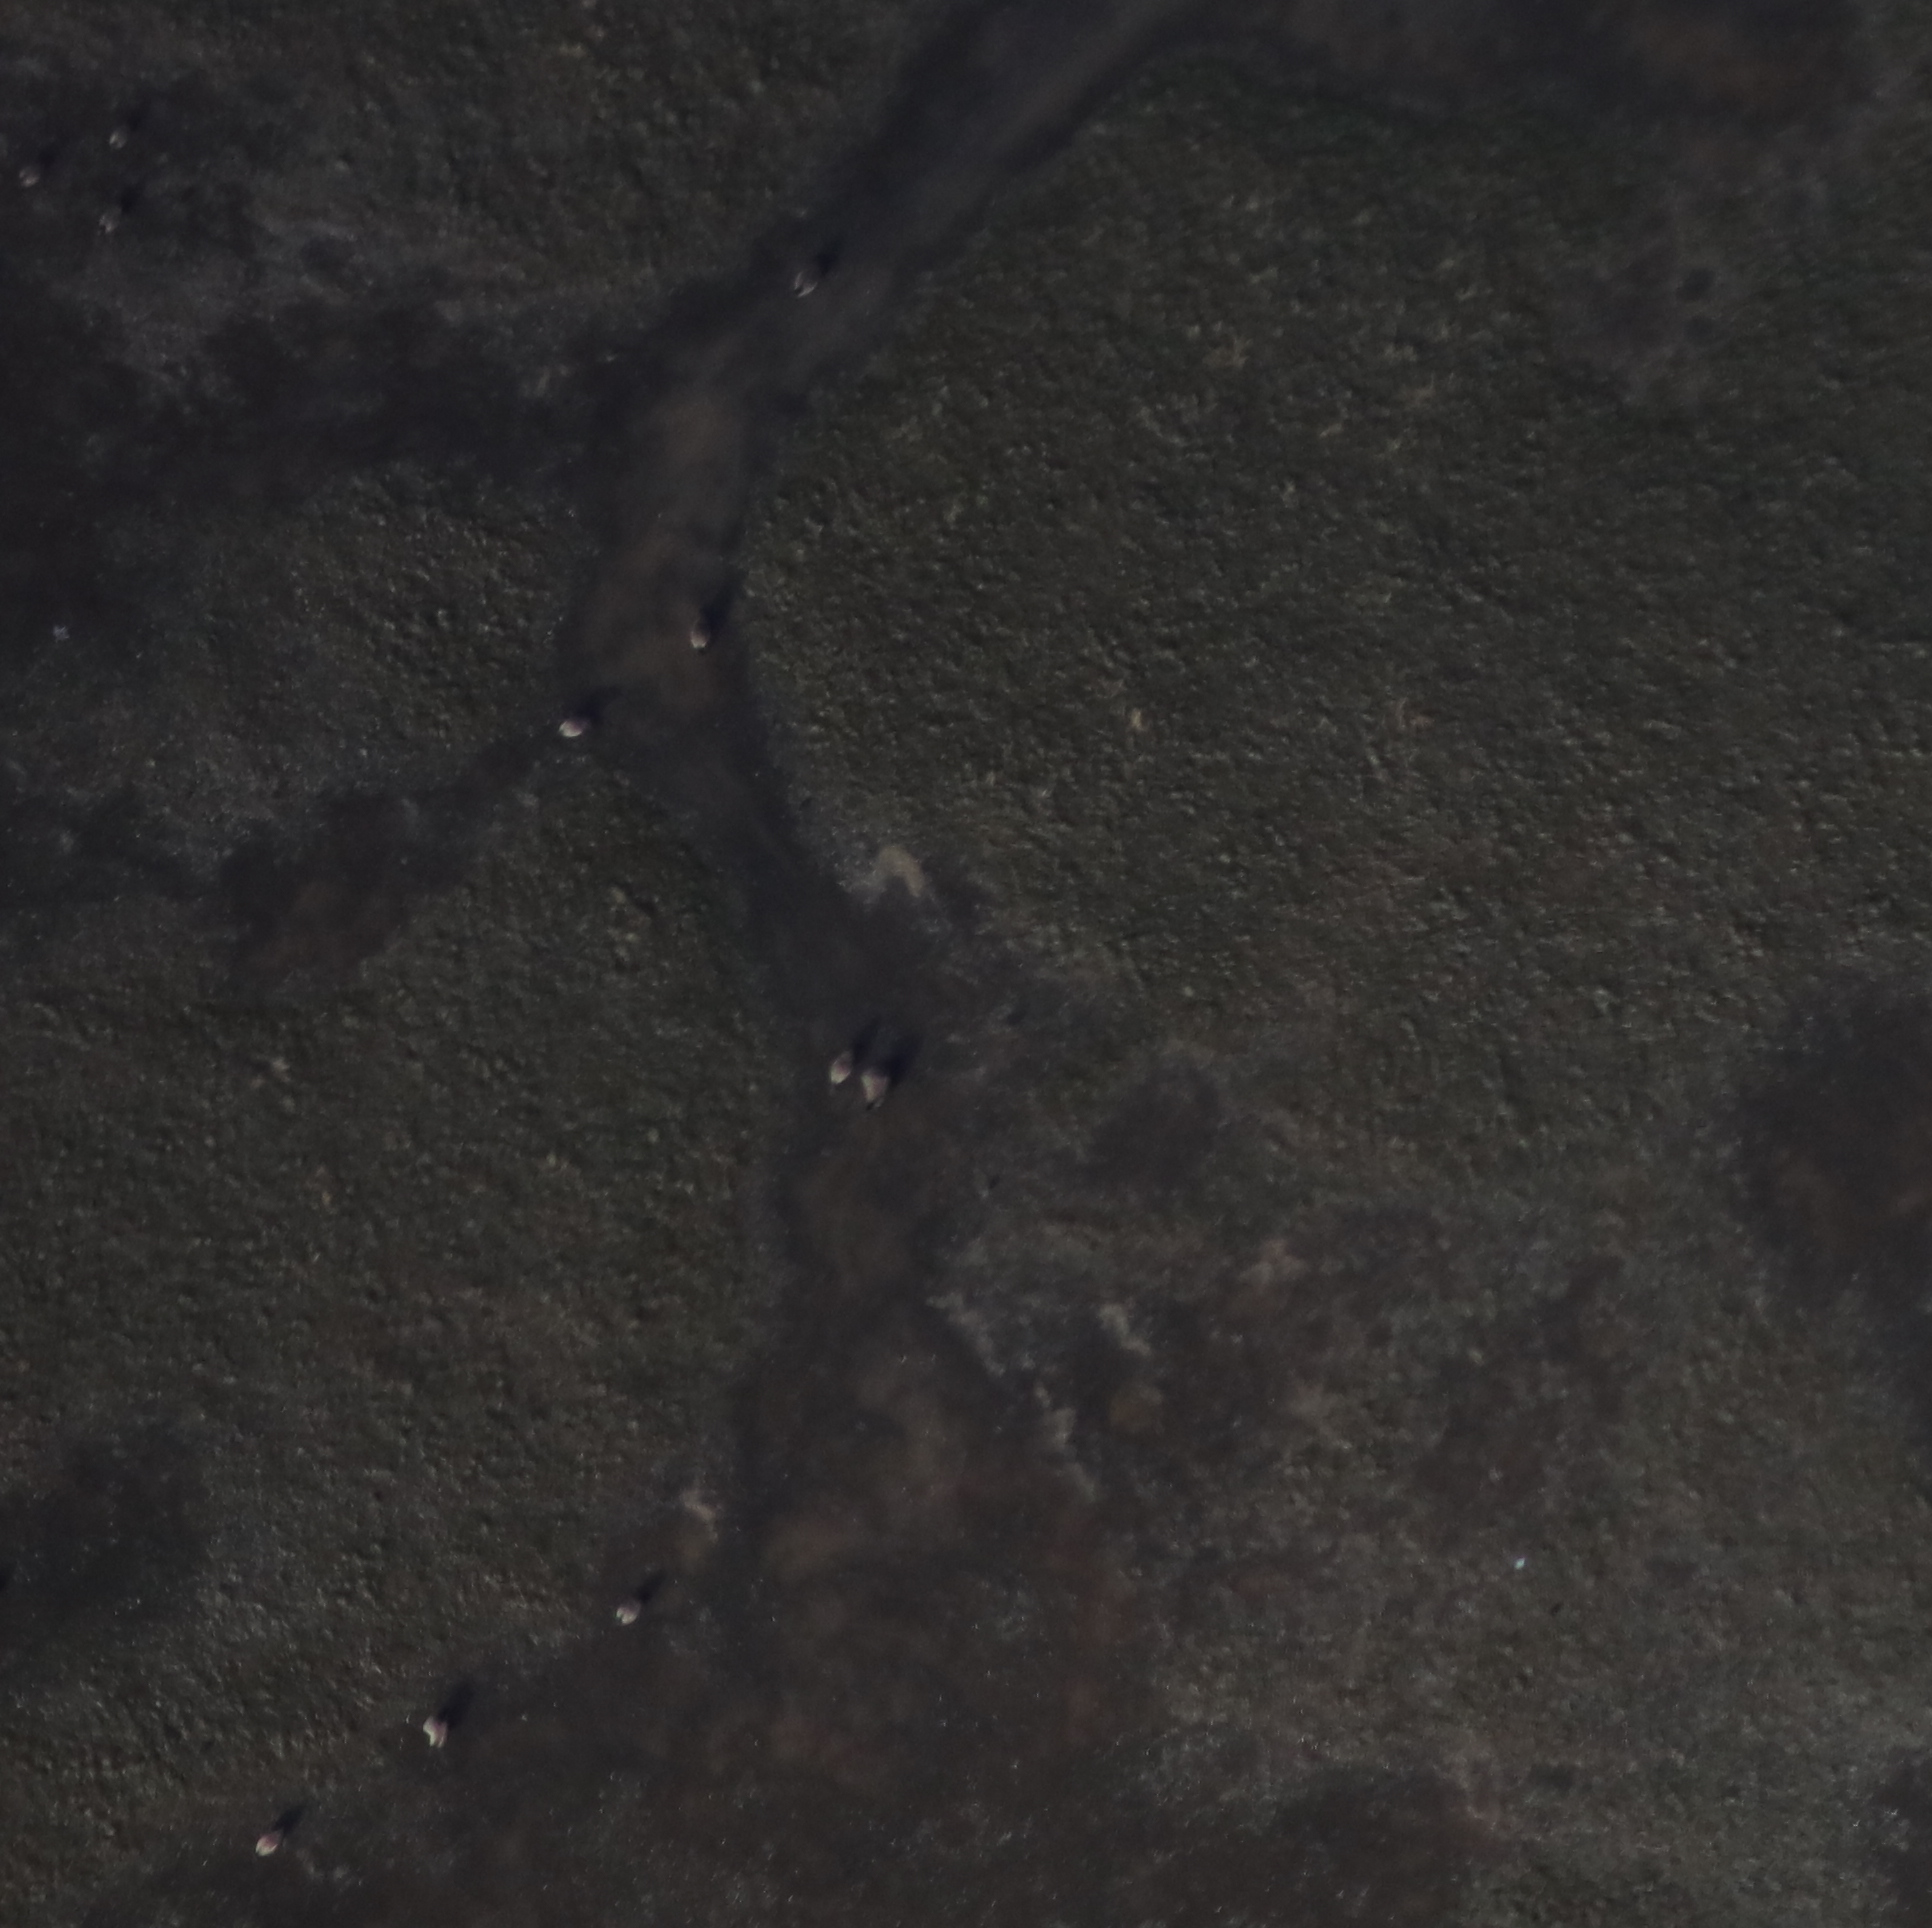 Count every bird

11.